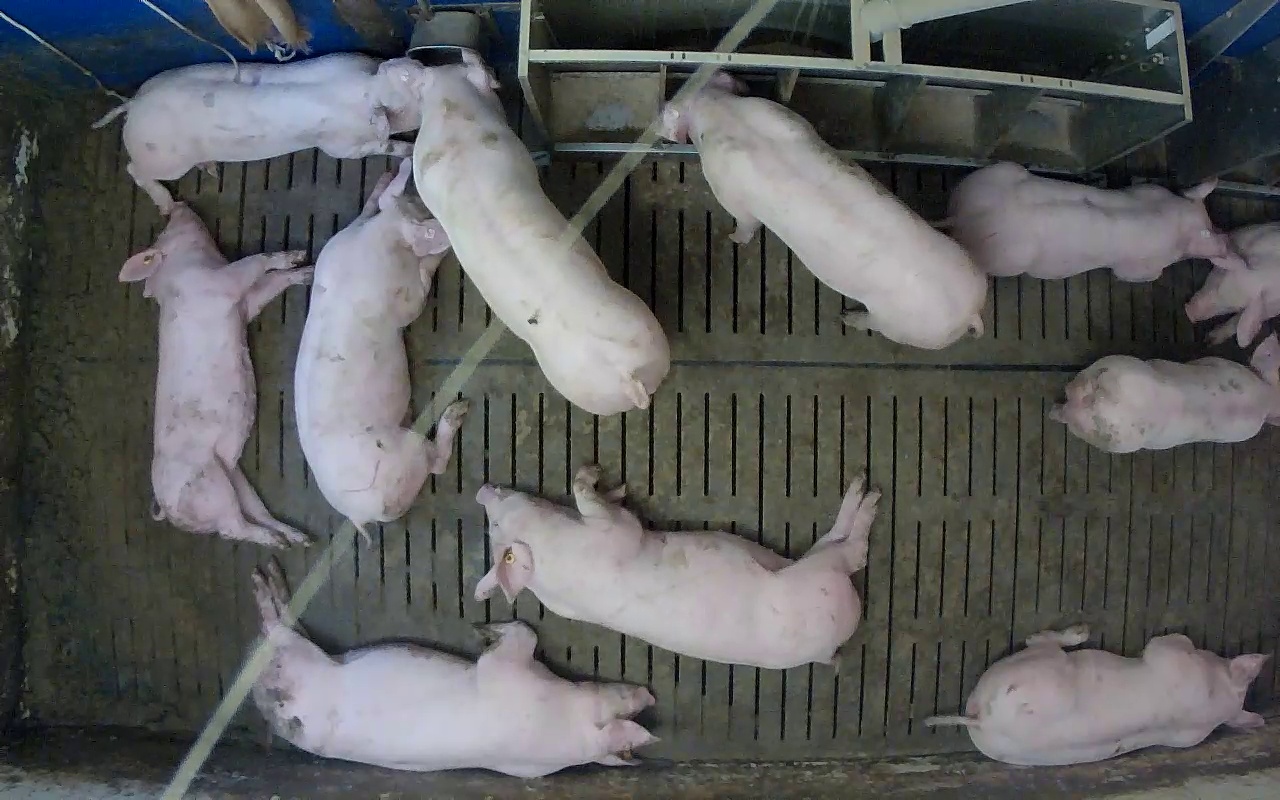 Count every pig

11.